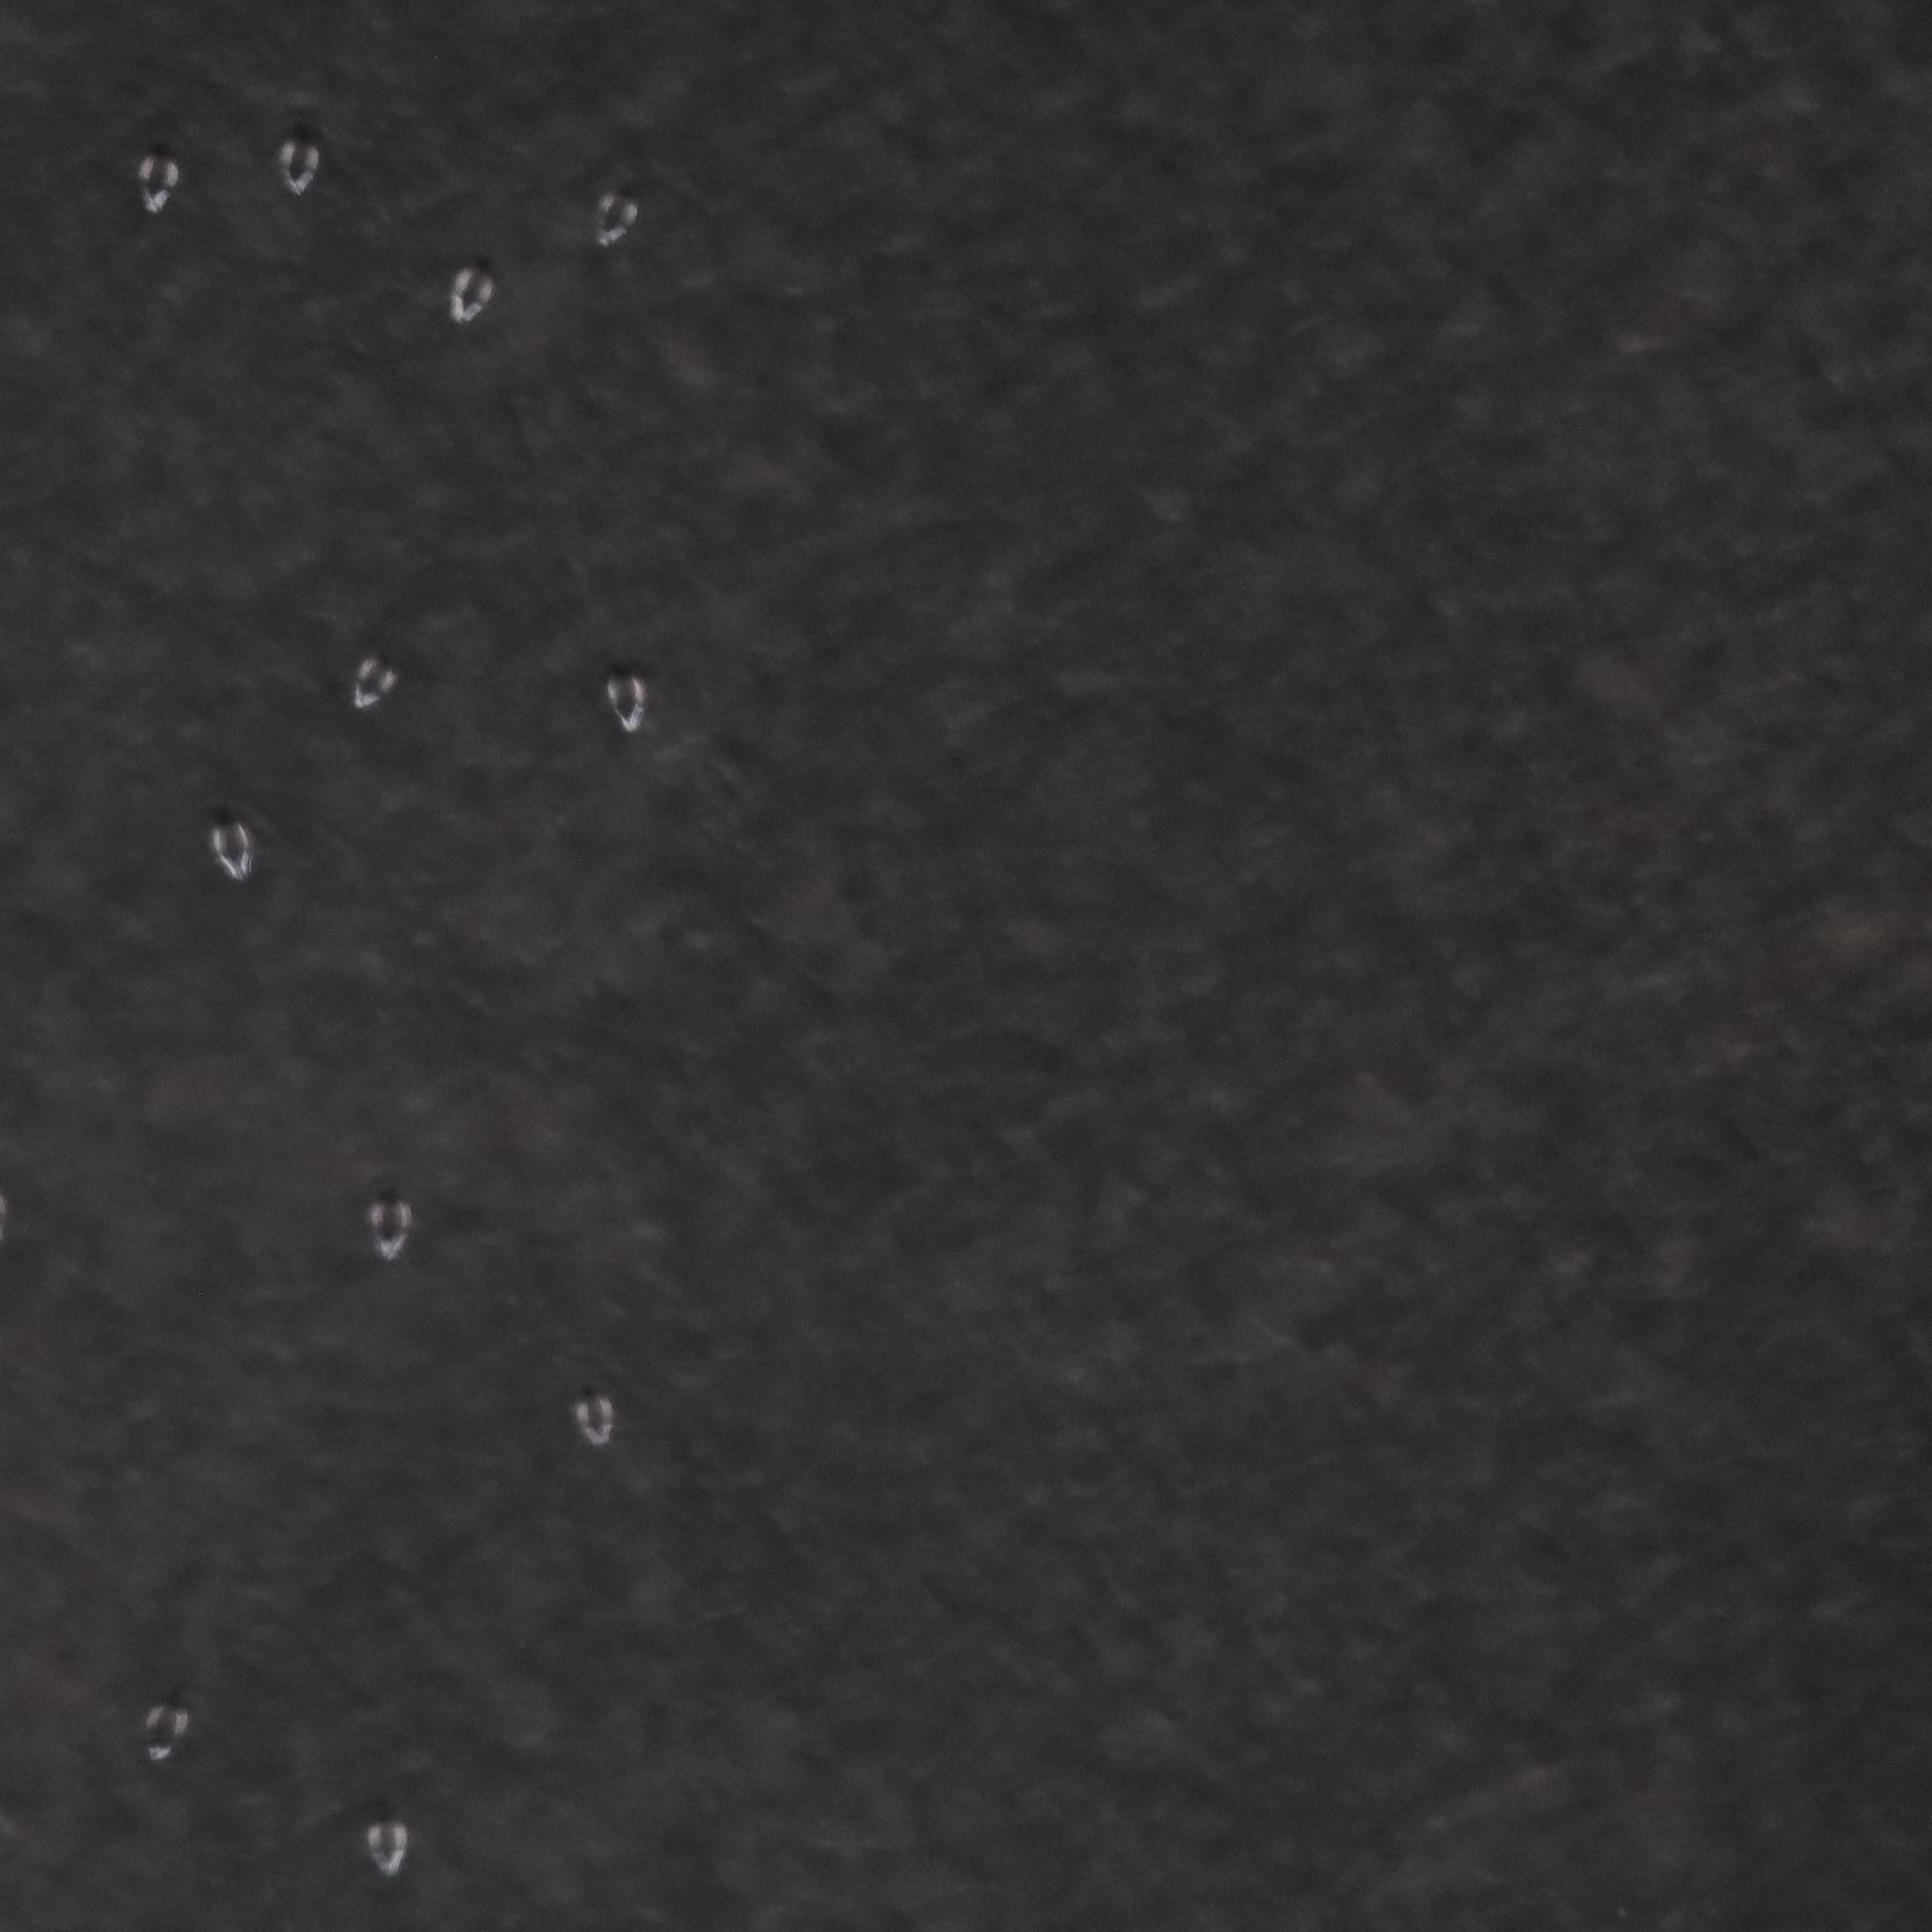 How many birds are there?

11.